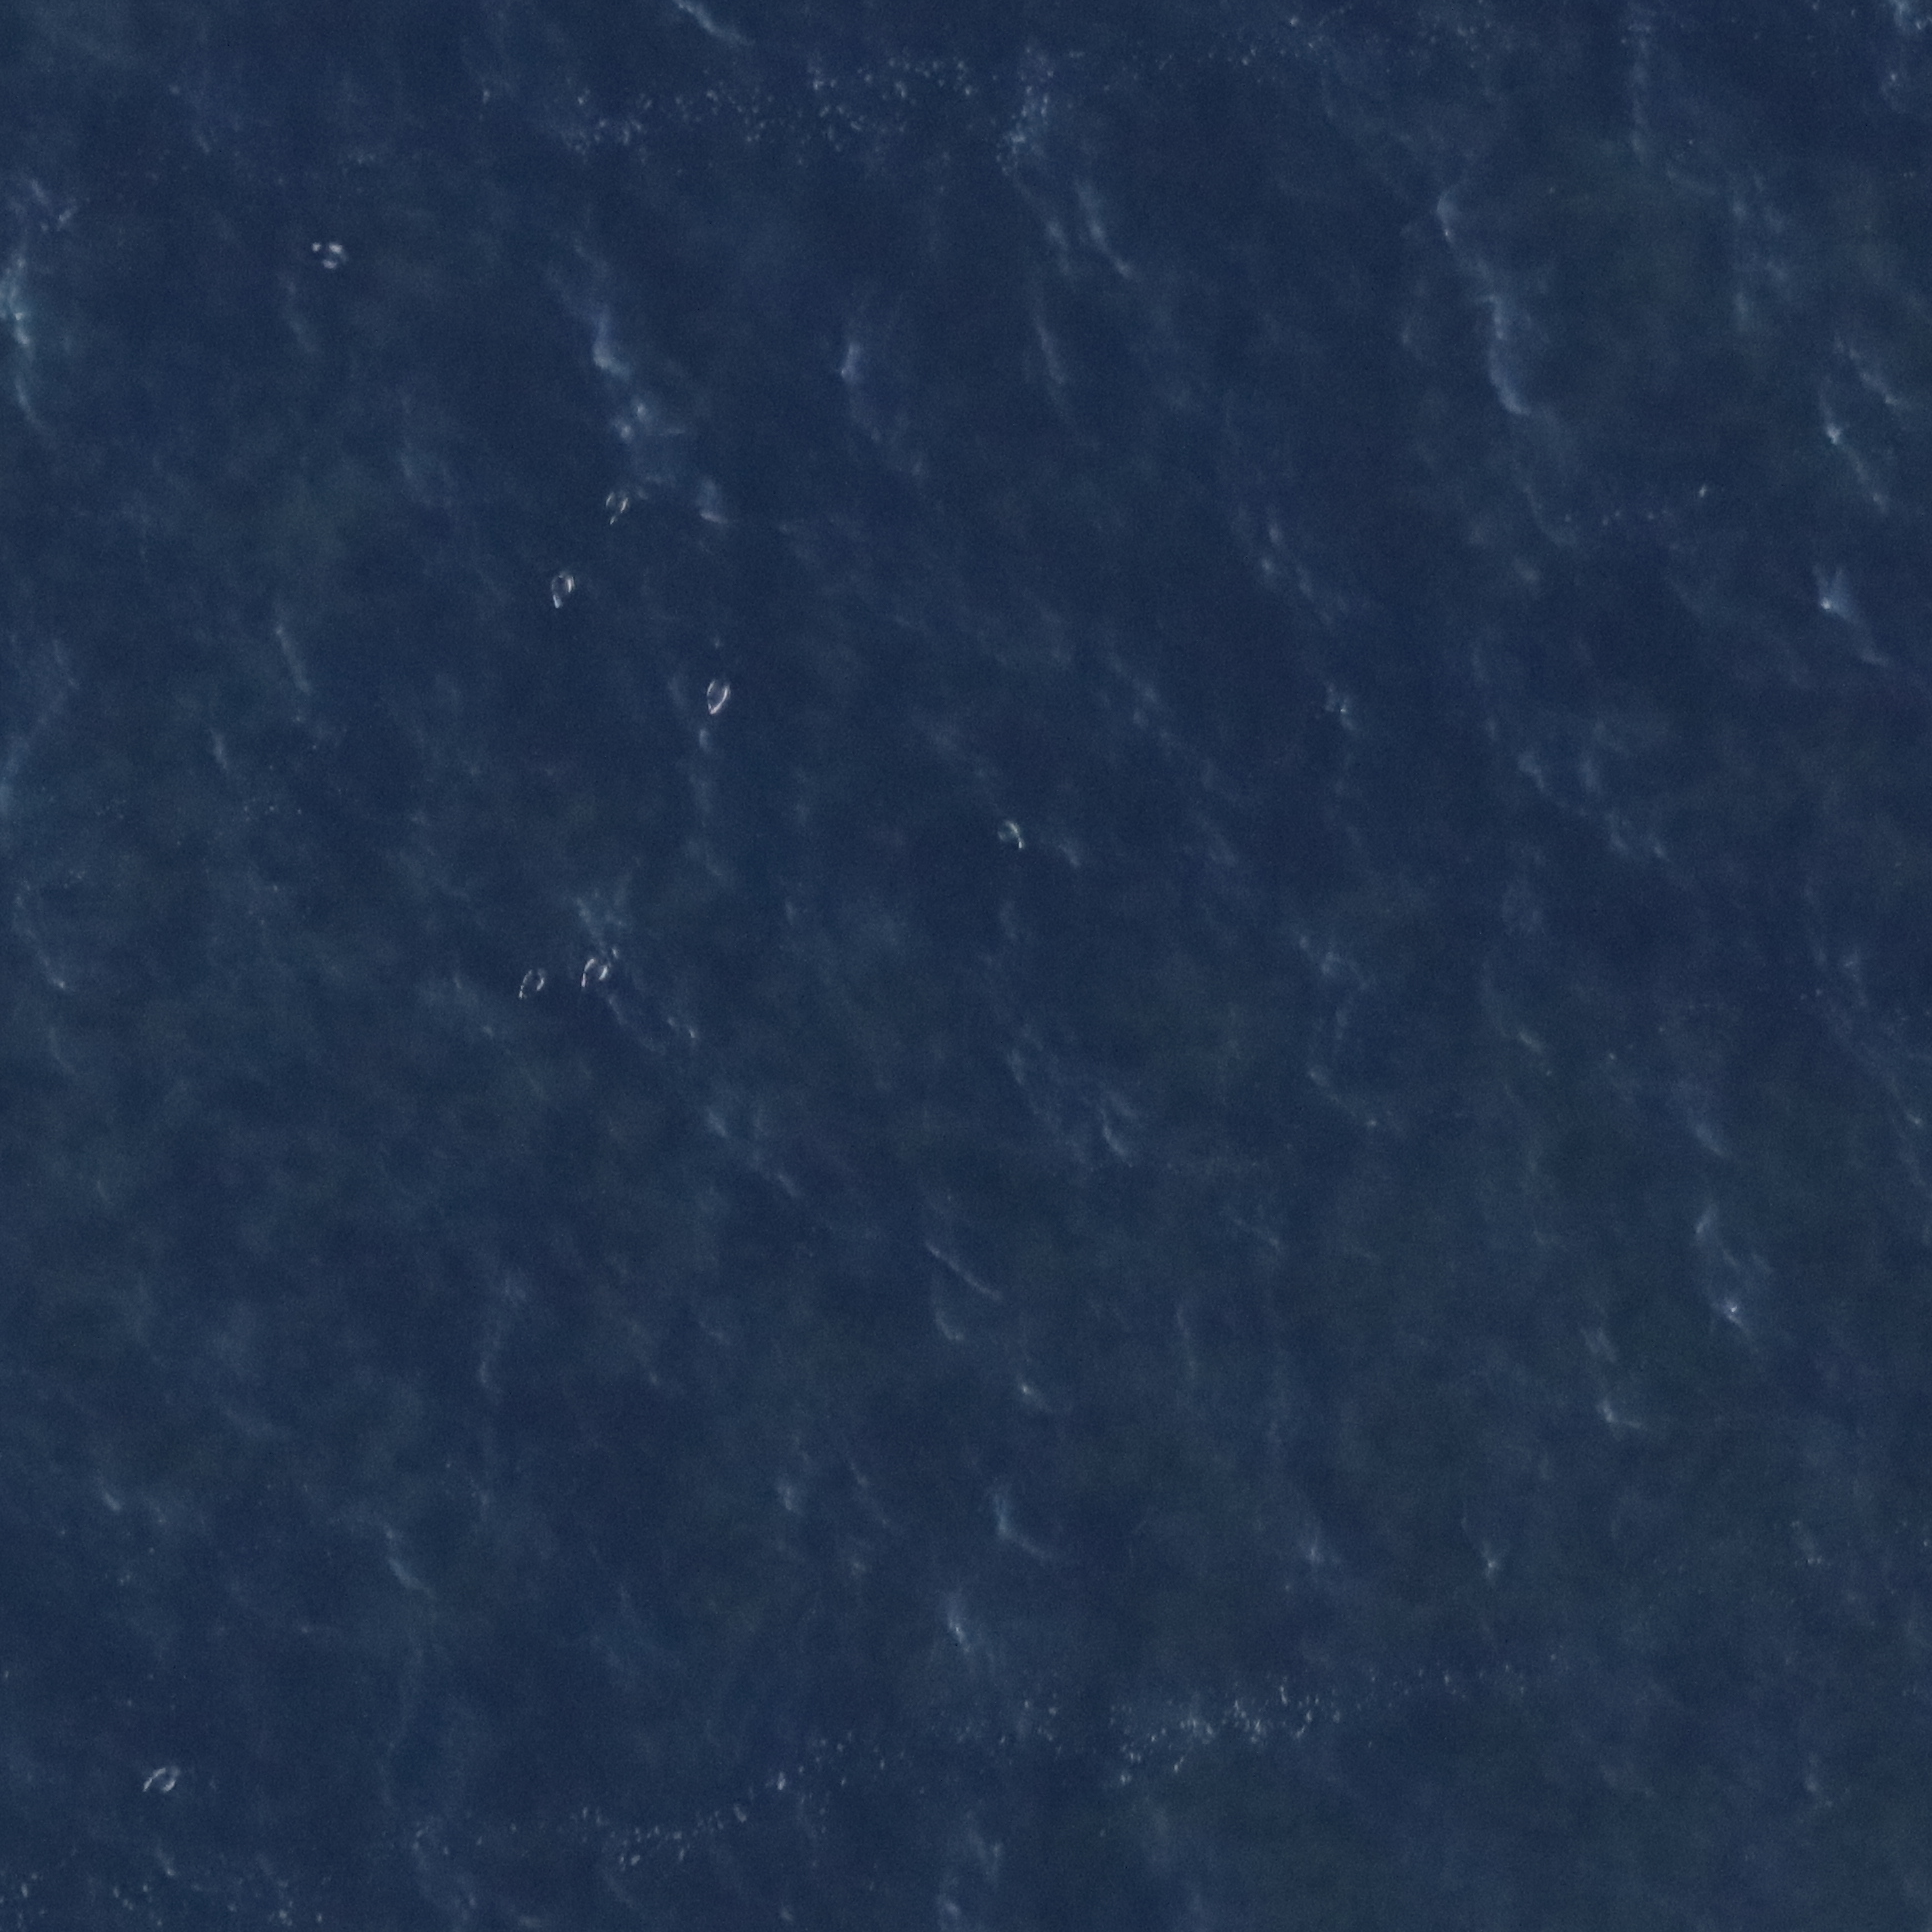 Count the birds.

8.